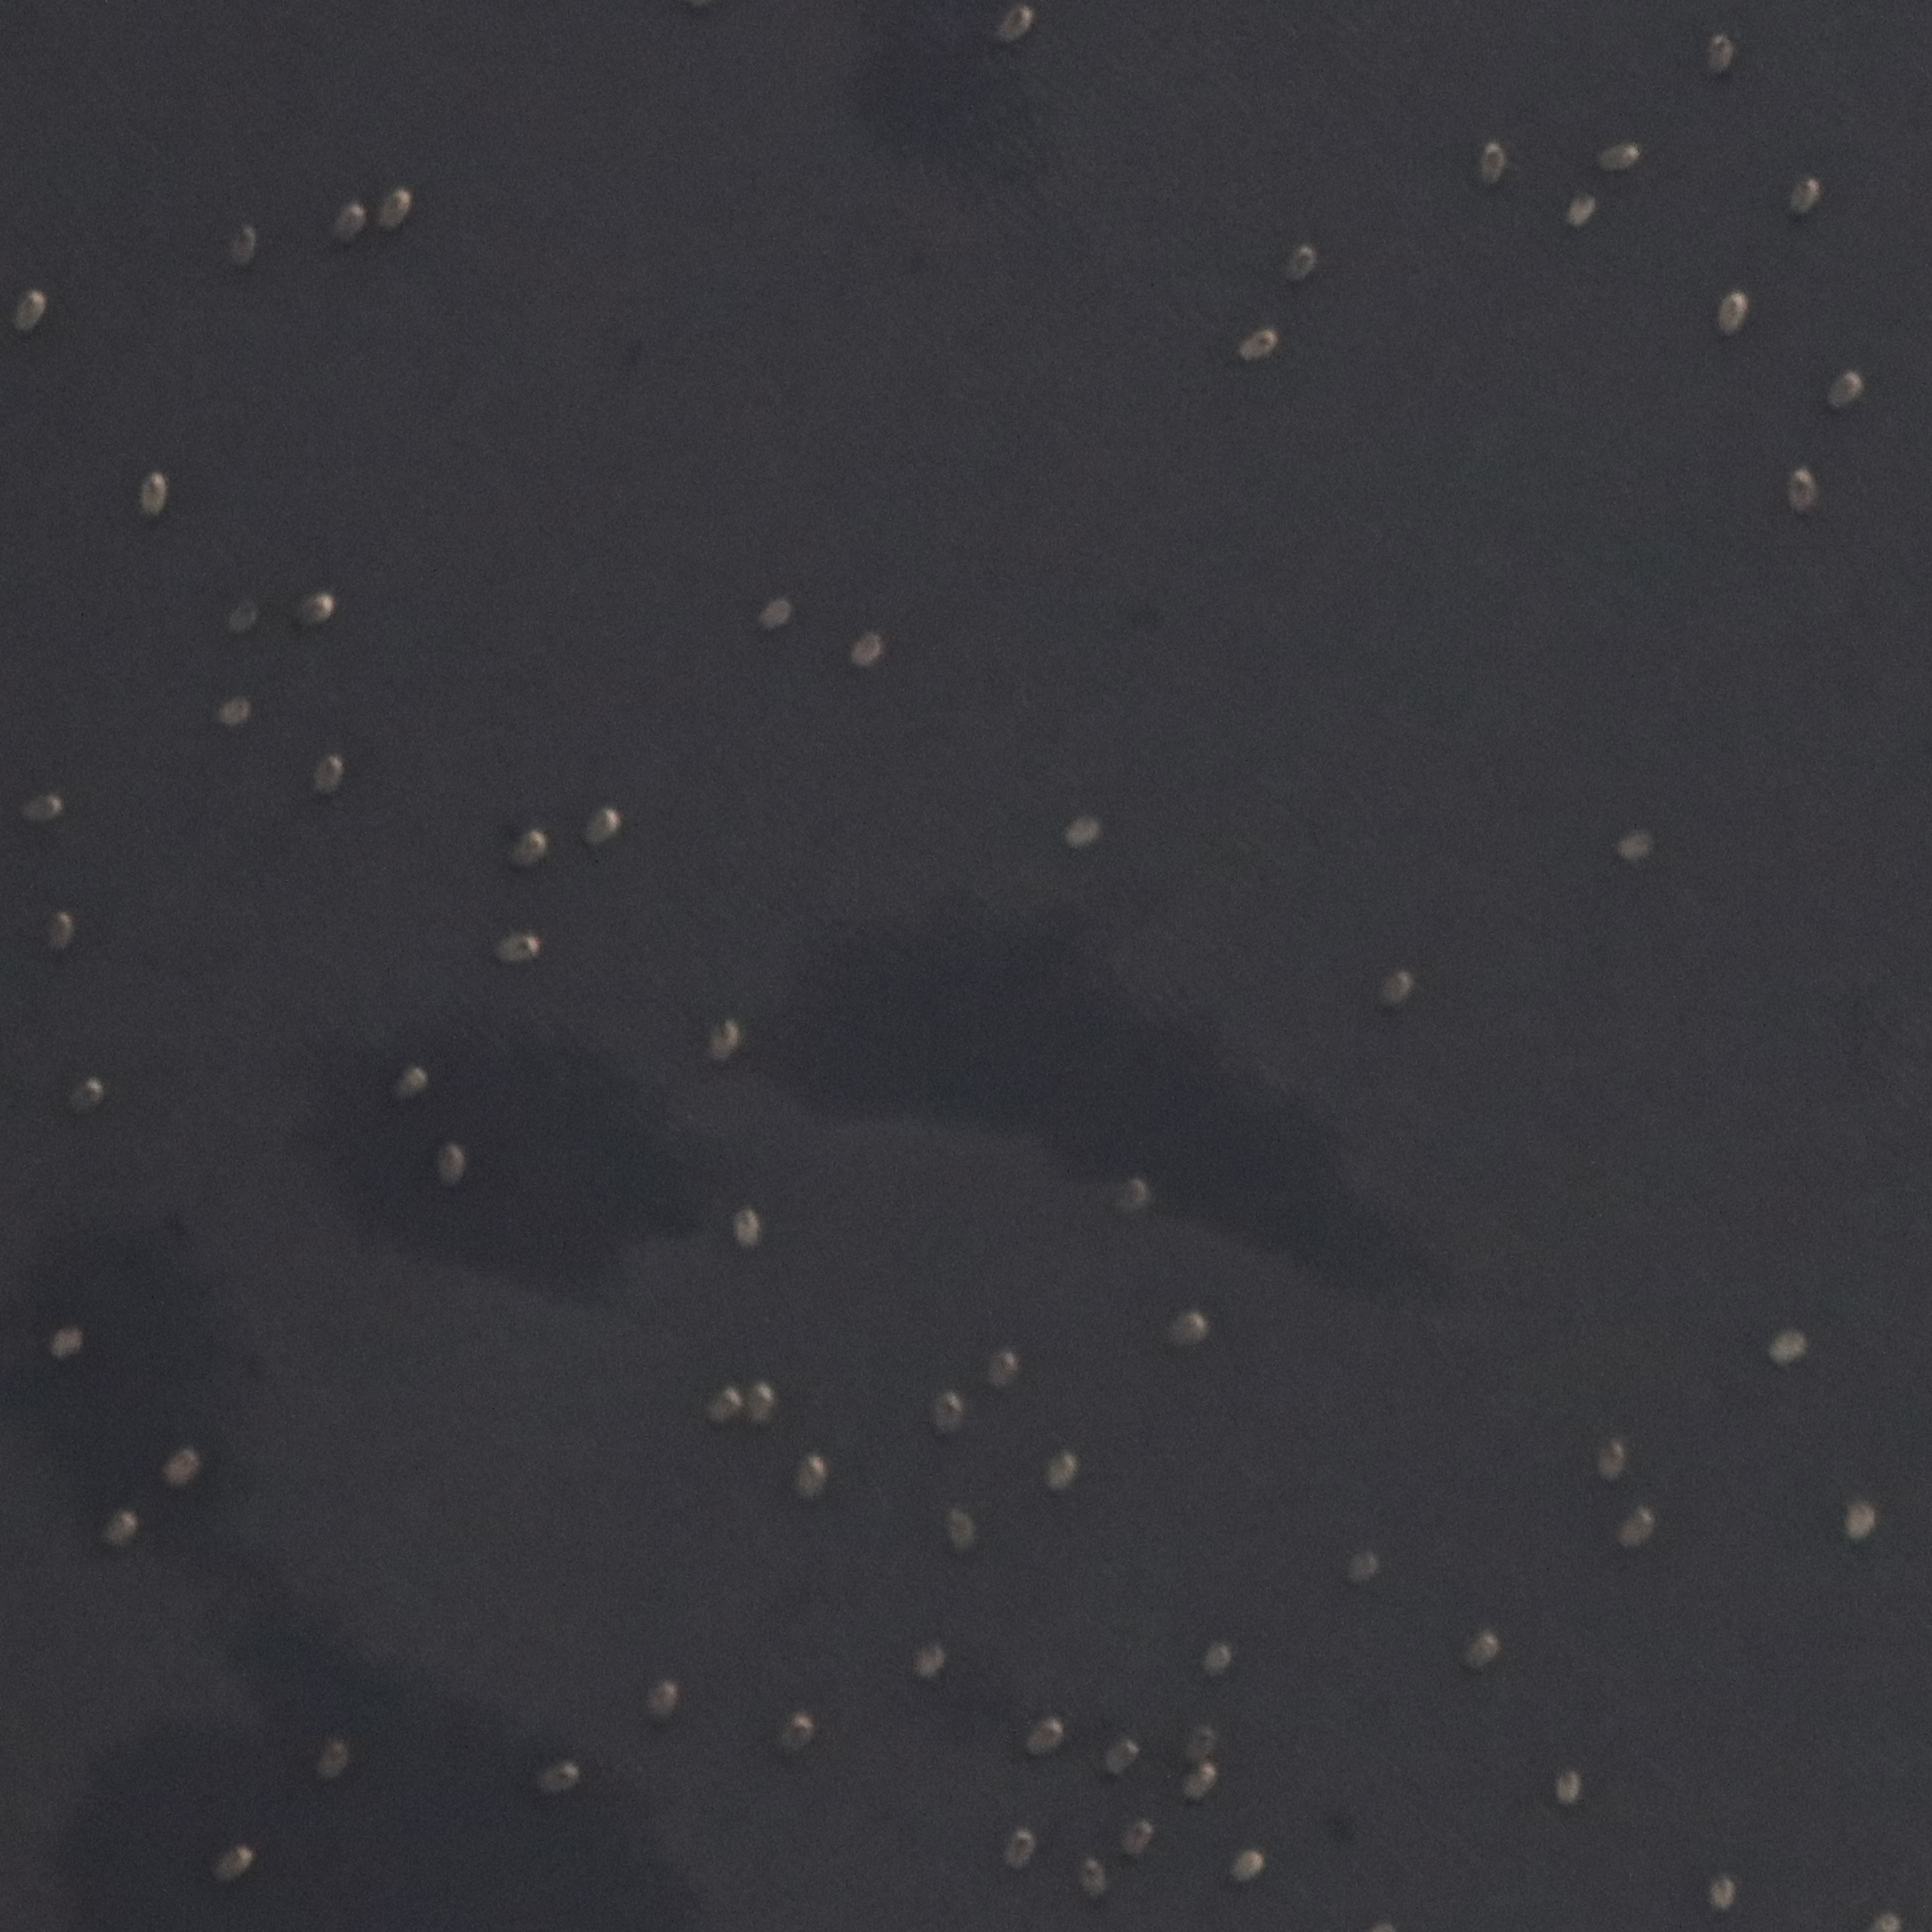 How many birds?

71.